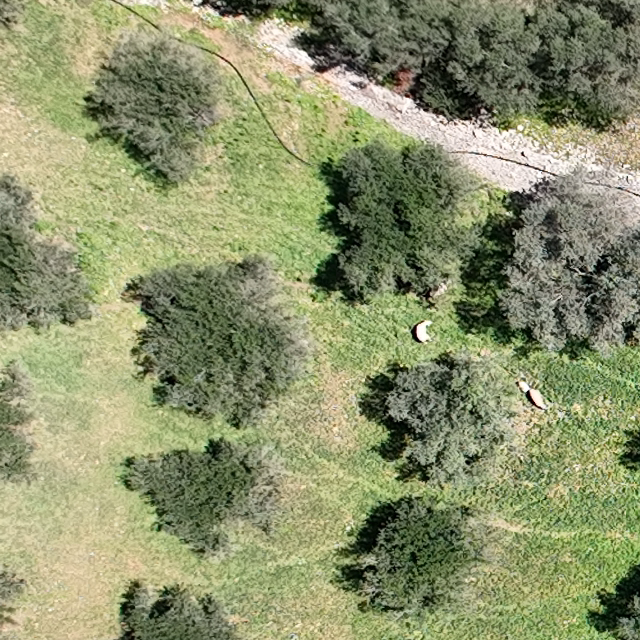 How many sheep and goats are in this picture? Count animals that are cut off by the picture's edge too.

4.